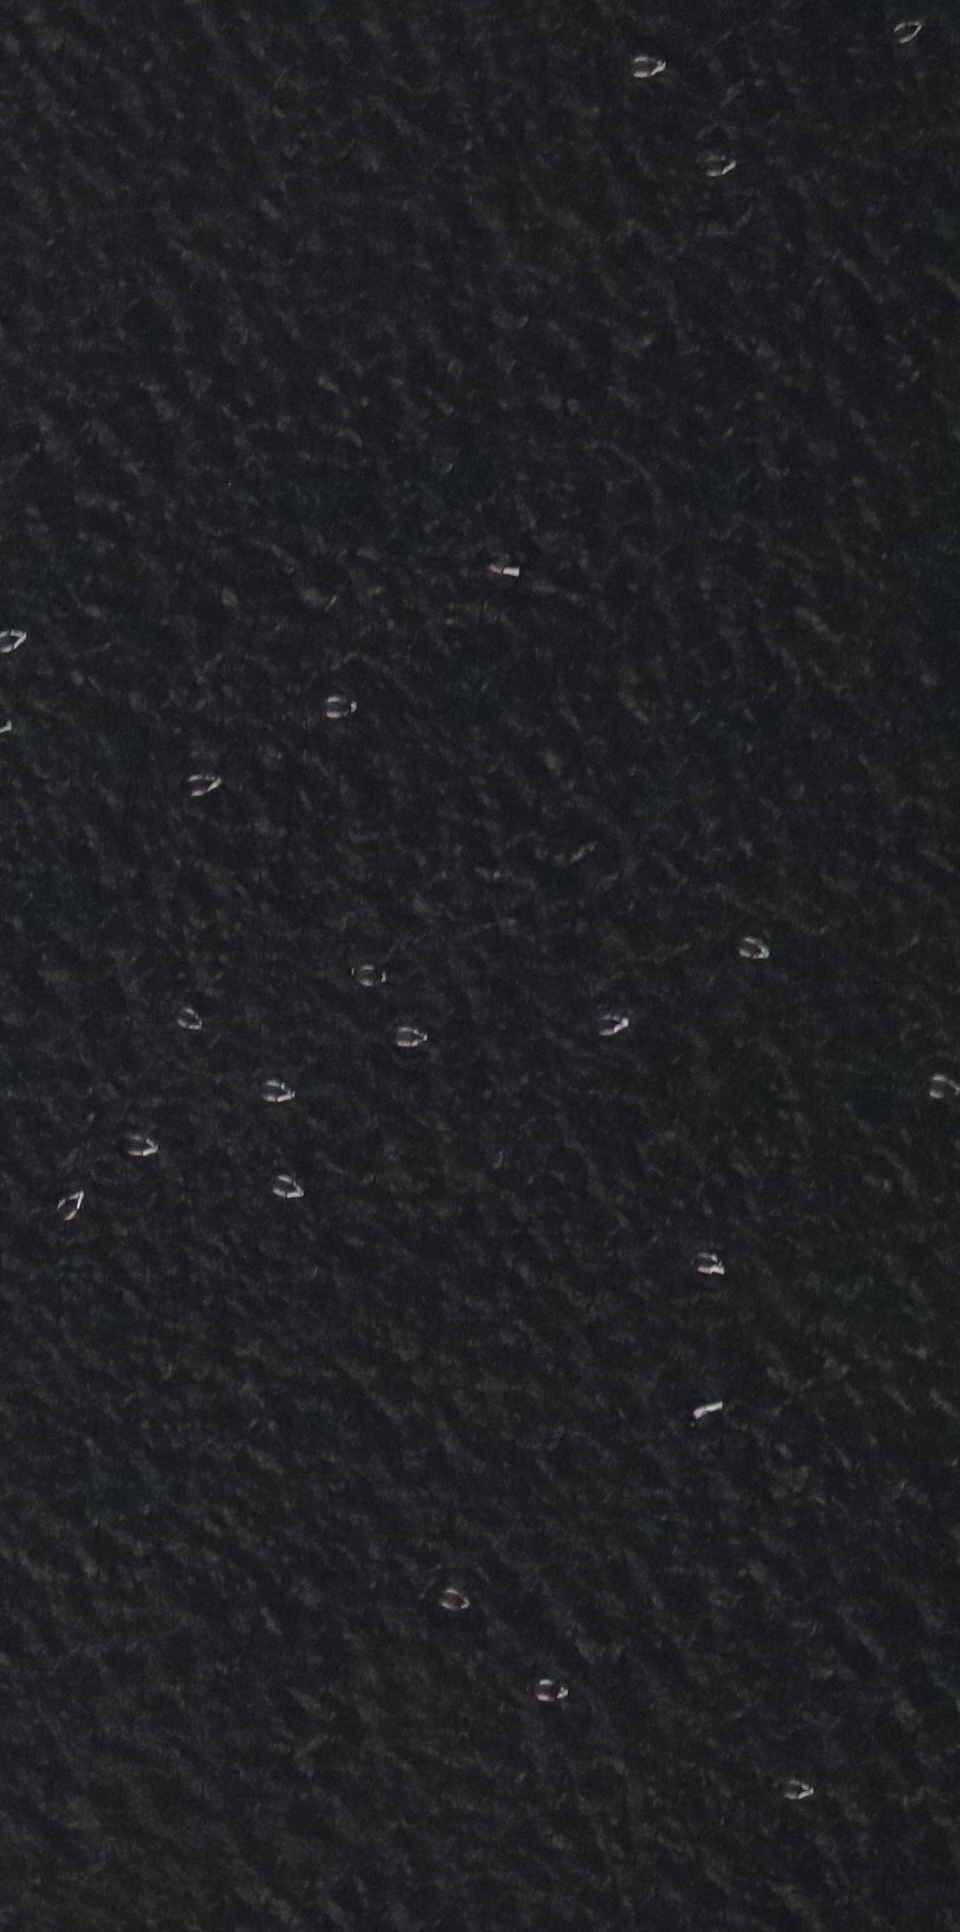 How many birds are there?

22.